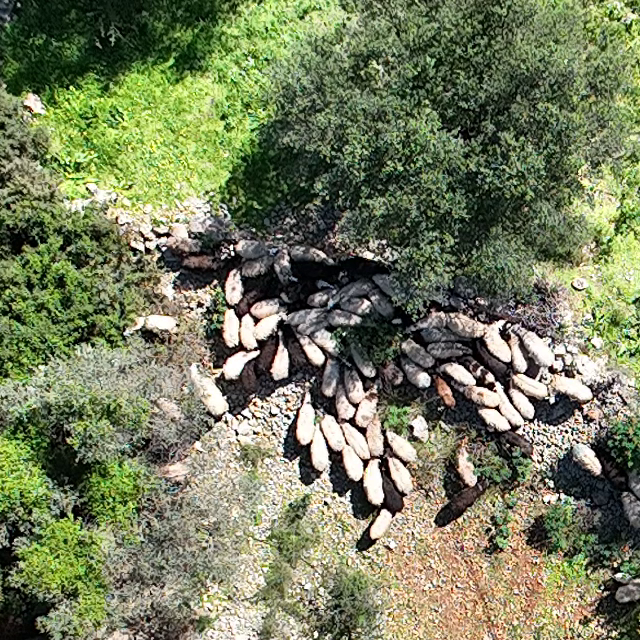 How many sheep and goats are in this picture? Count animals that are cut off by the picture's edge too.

71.